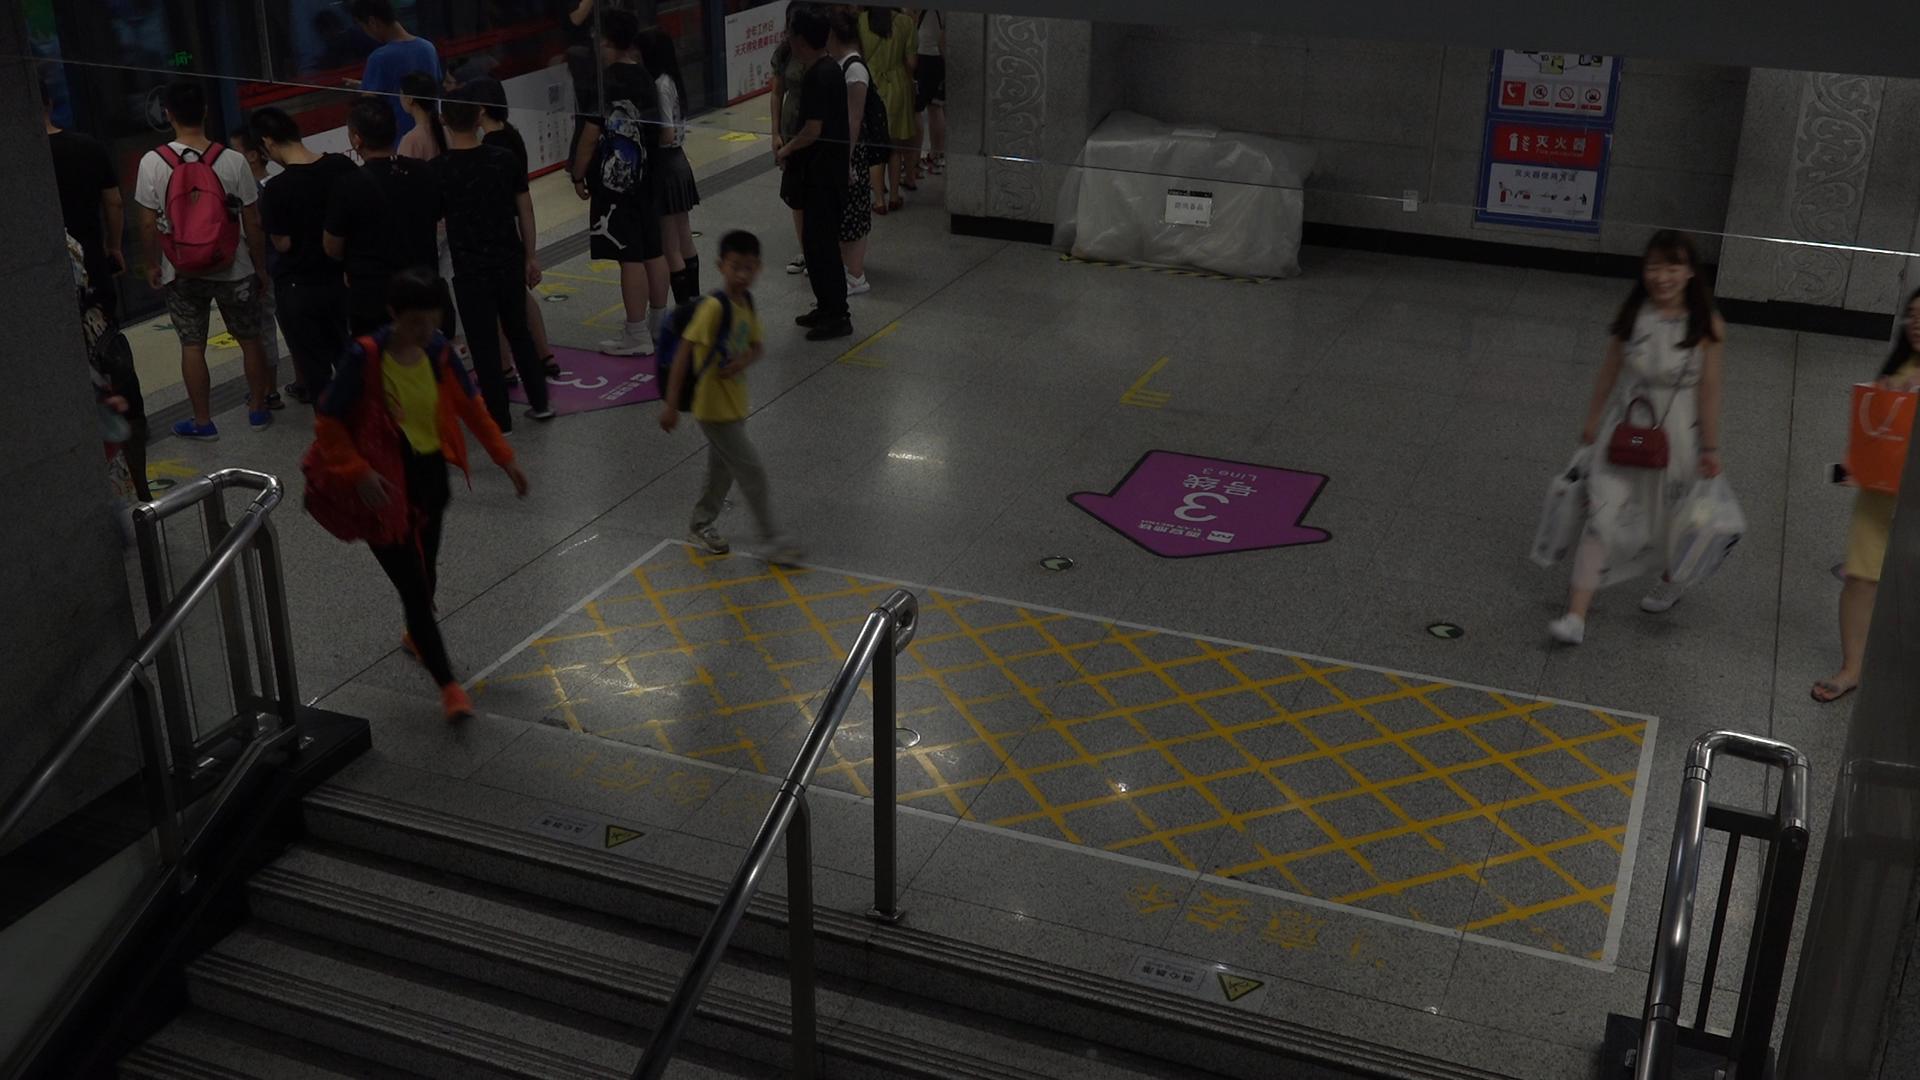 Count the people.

20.